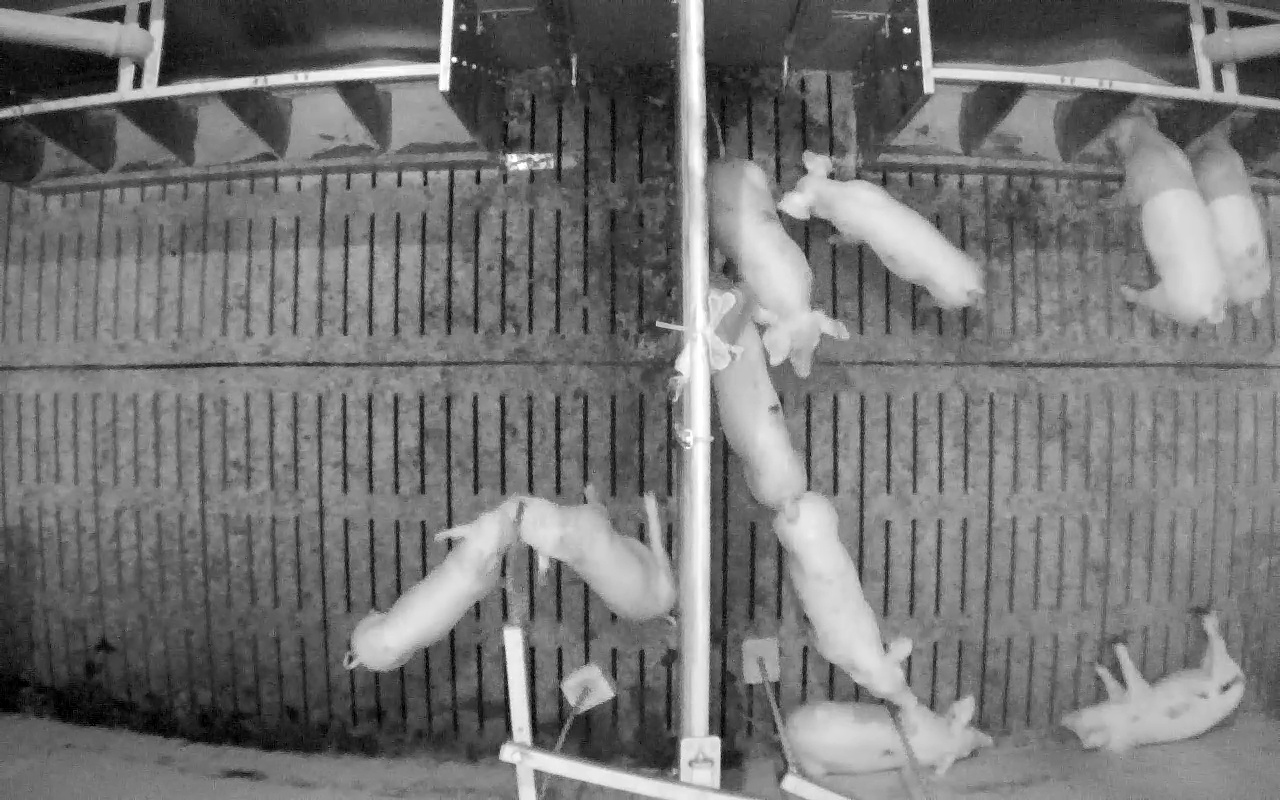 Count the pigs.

10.